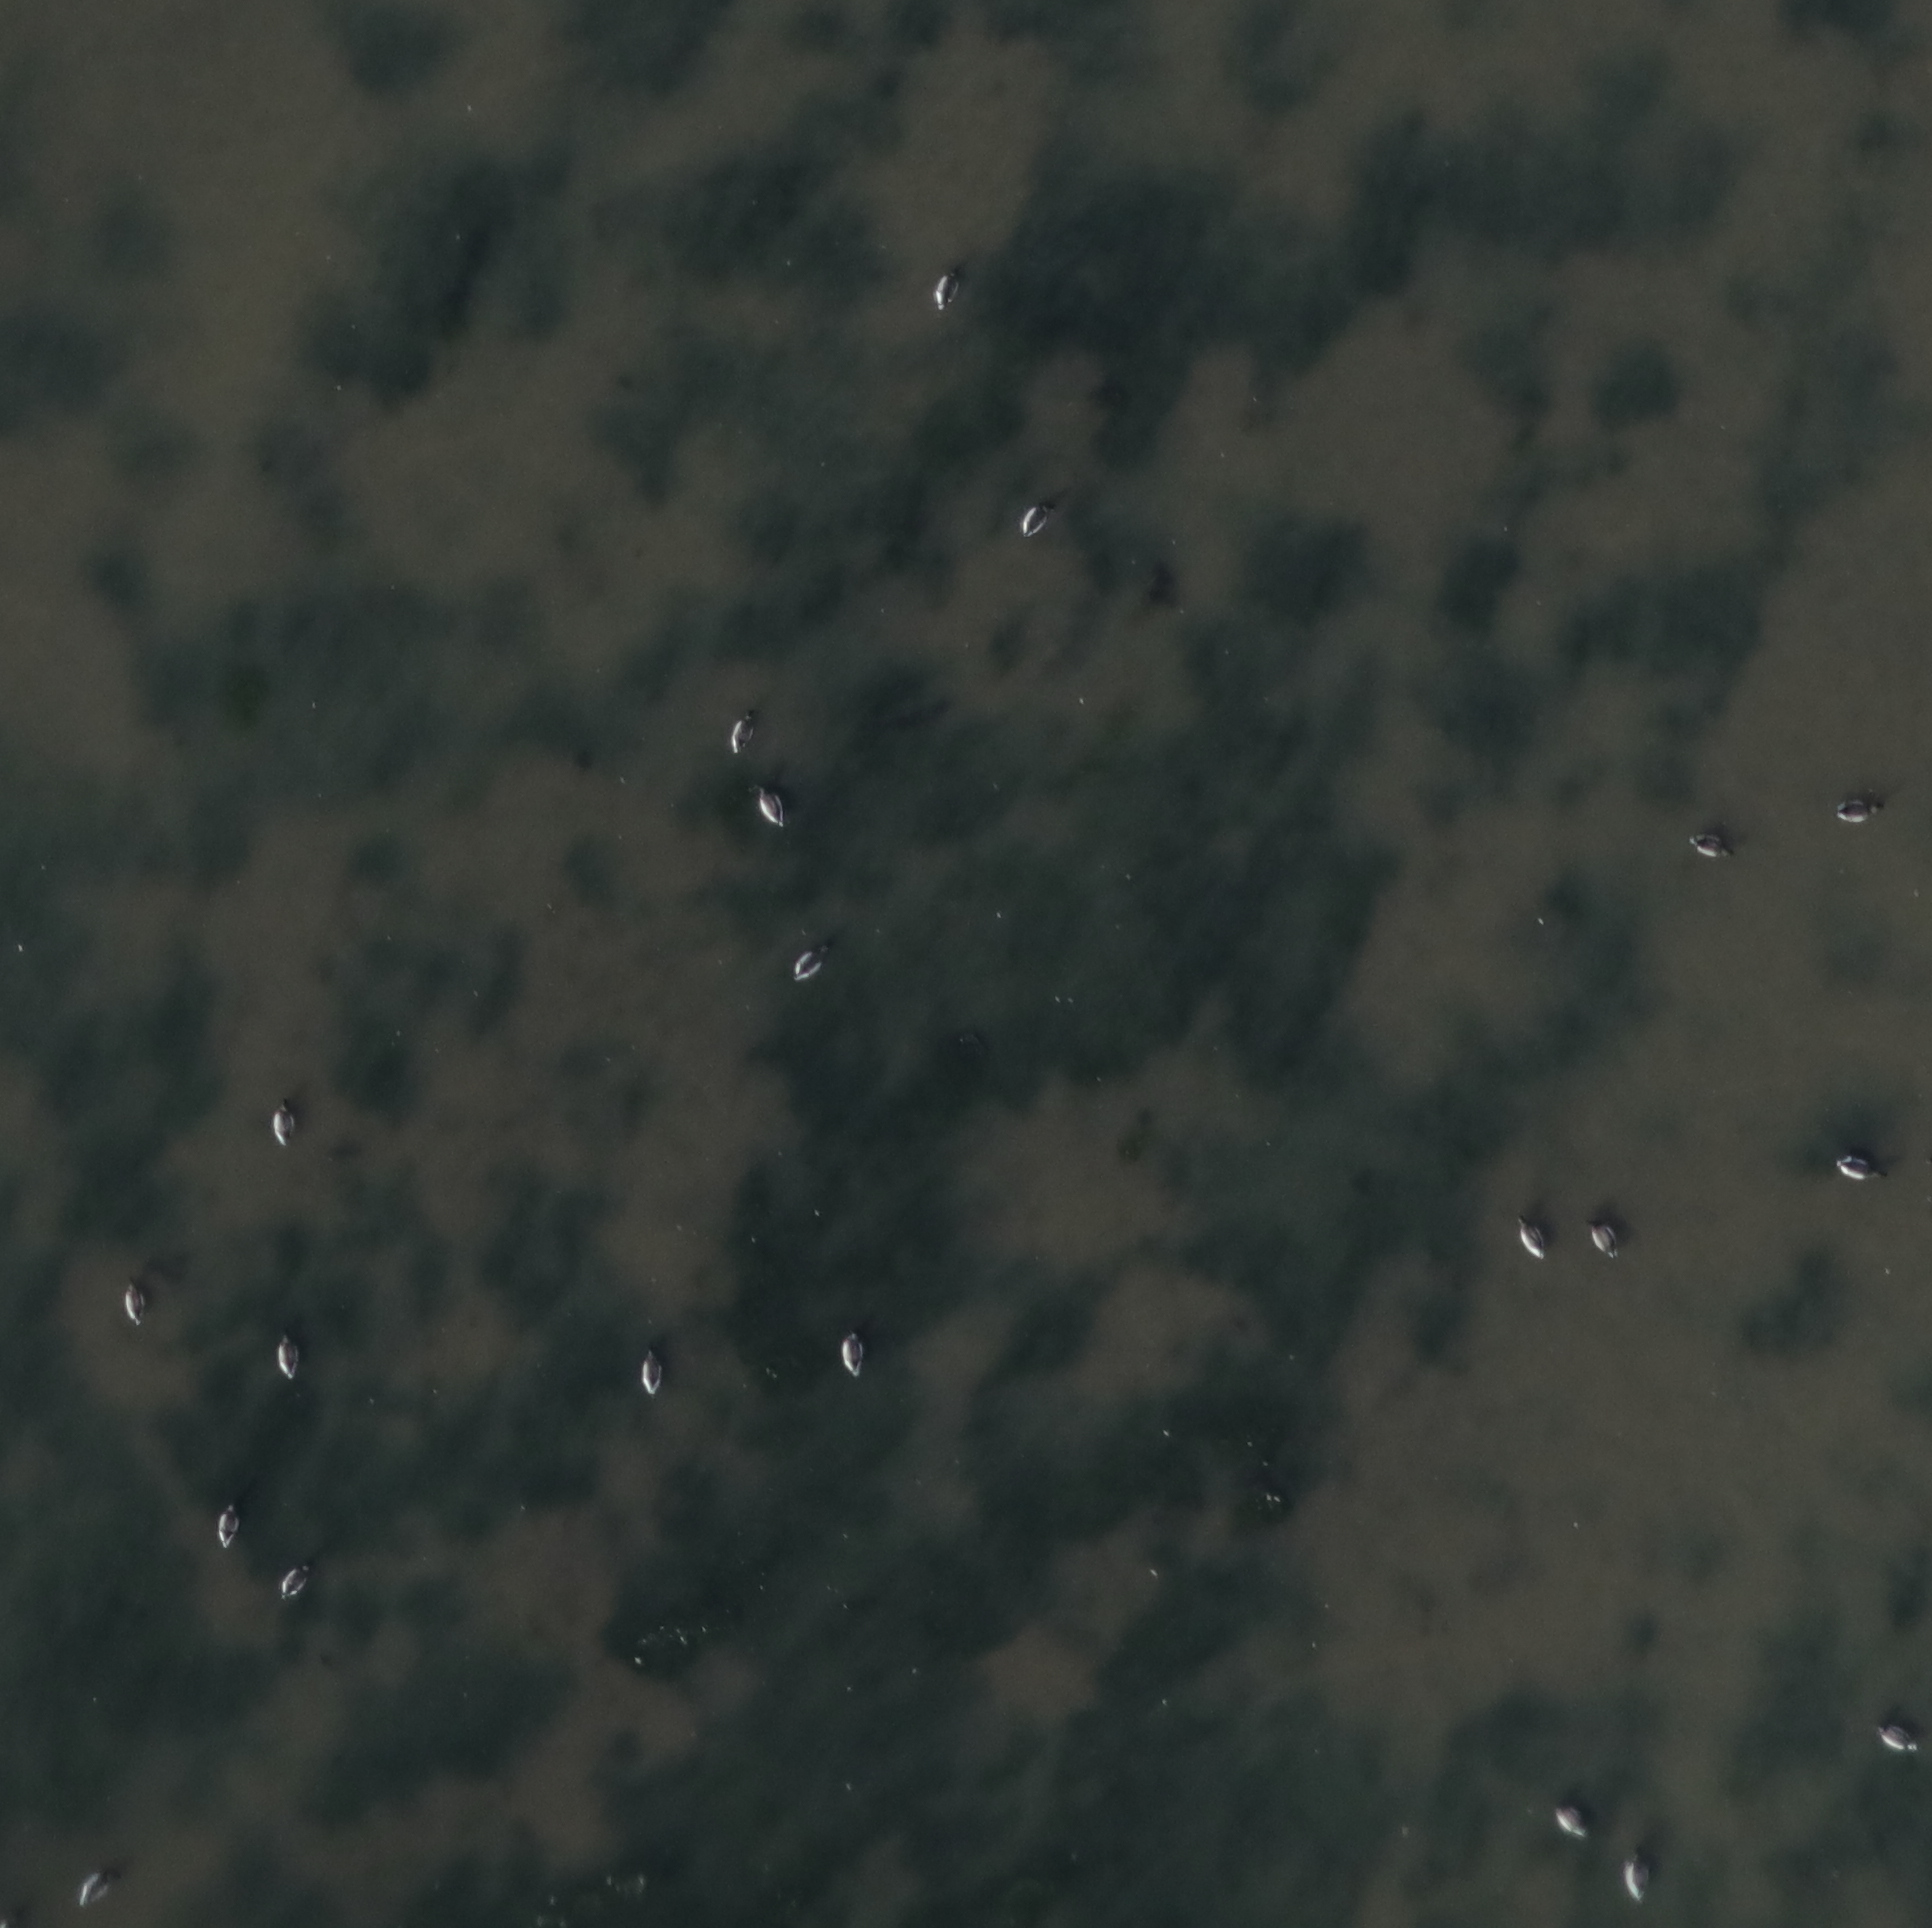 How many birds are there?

21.